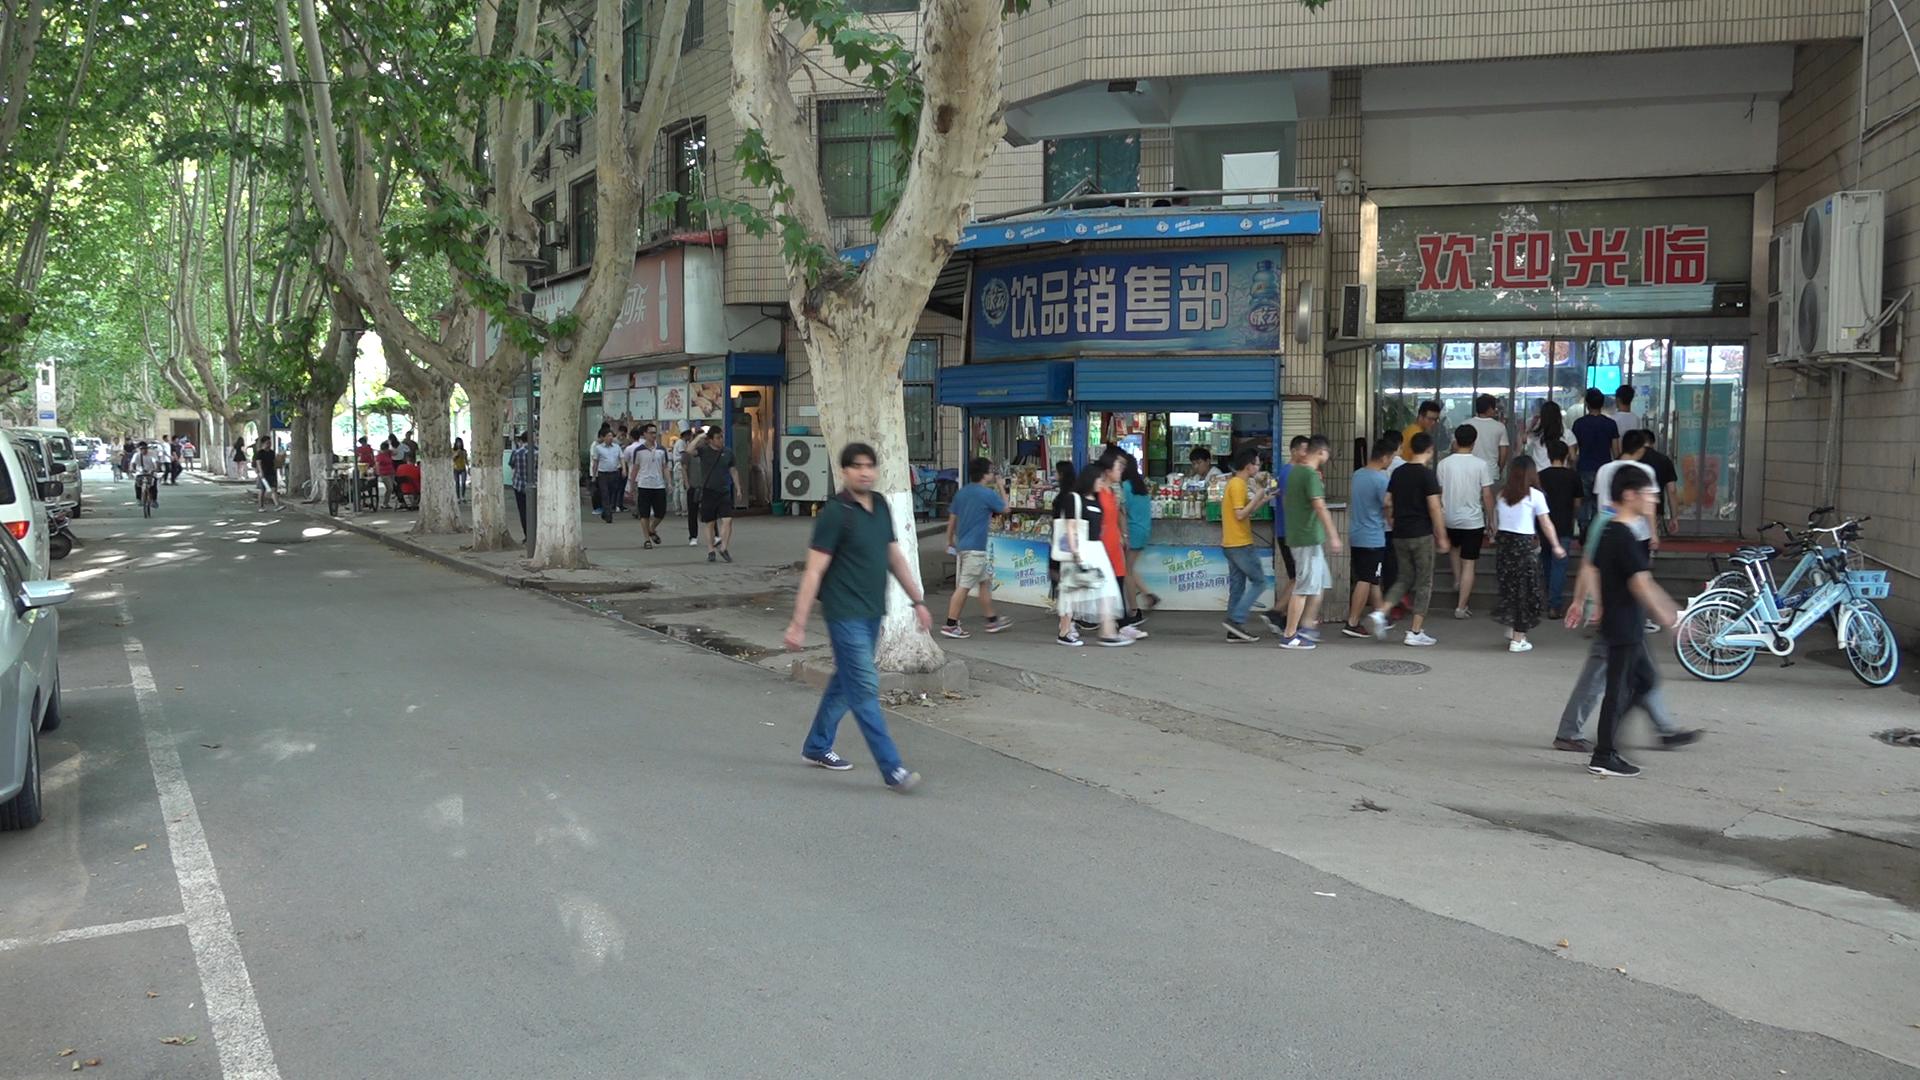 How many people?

59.